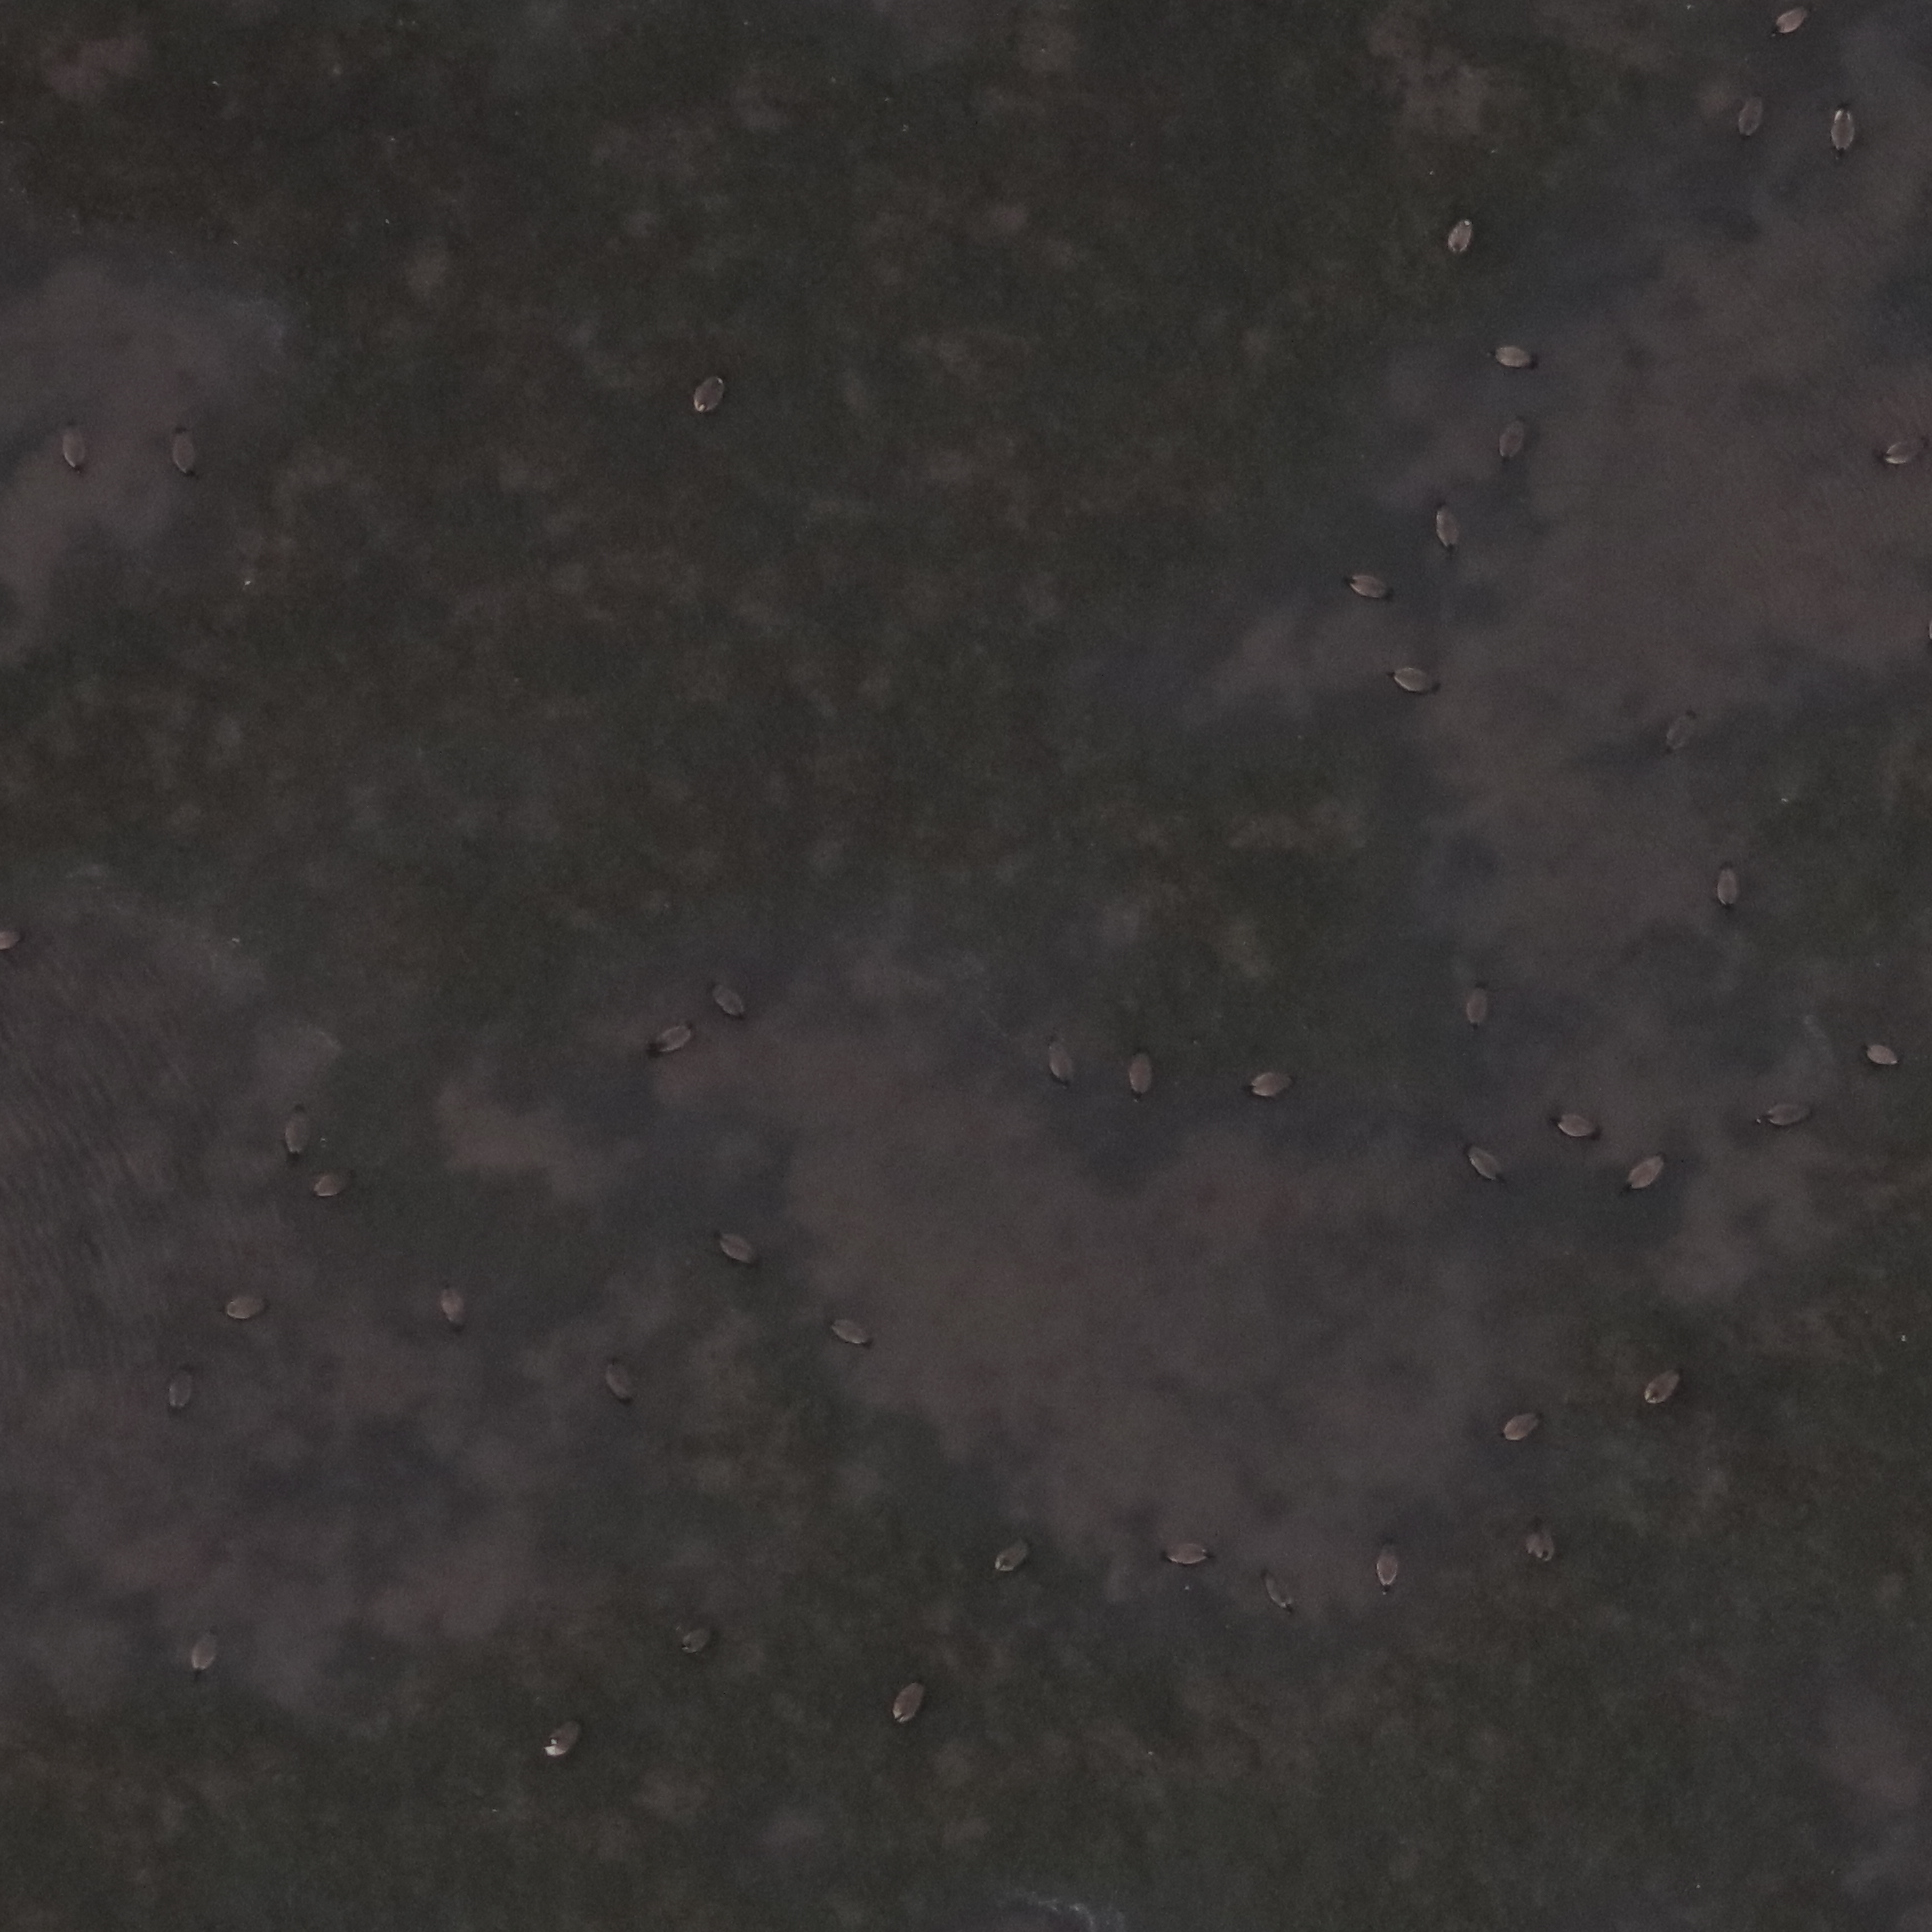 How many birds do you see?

46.